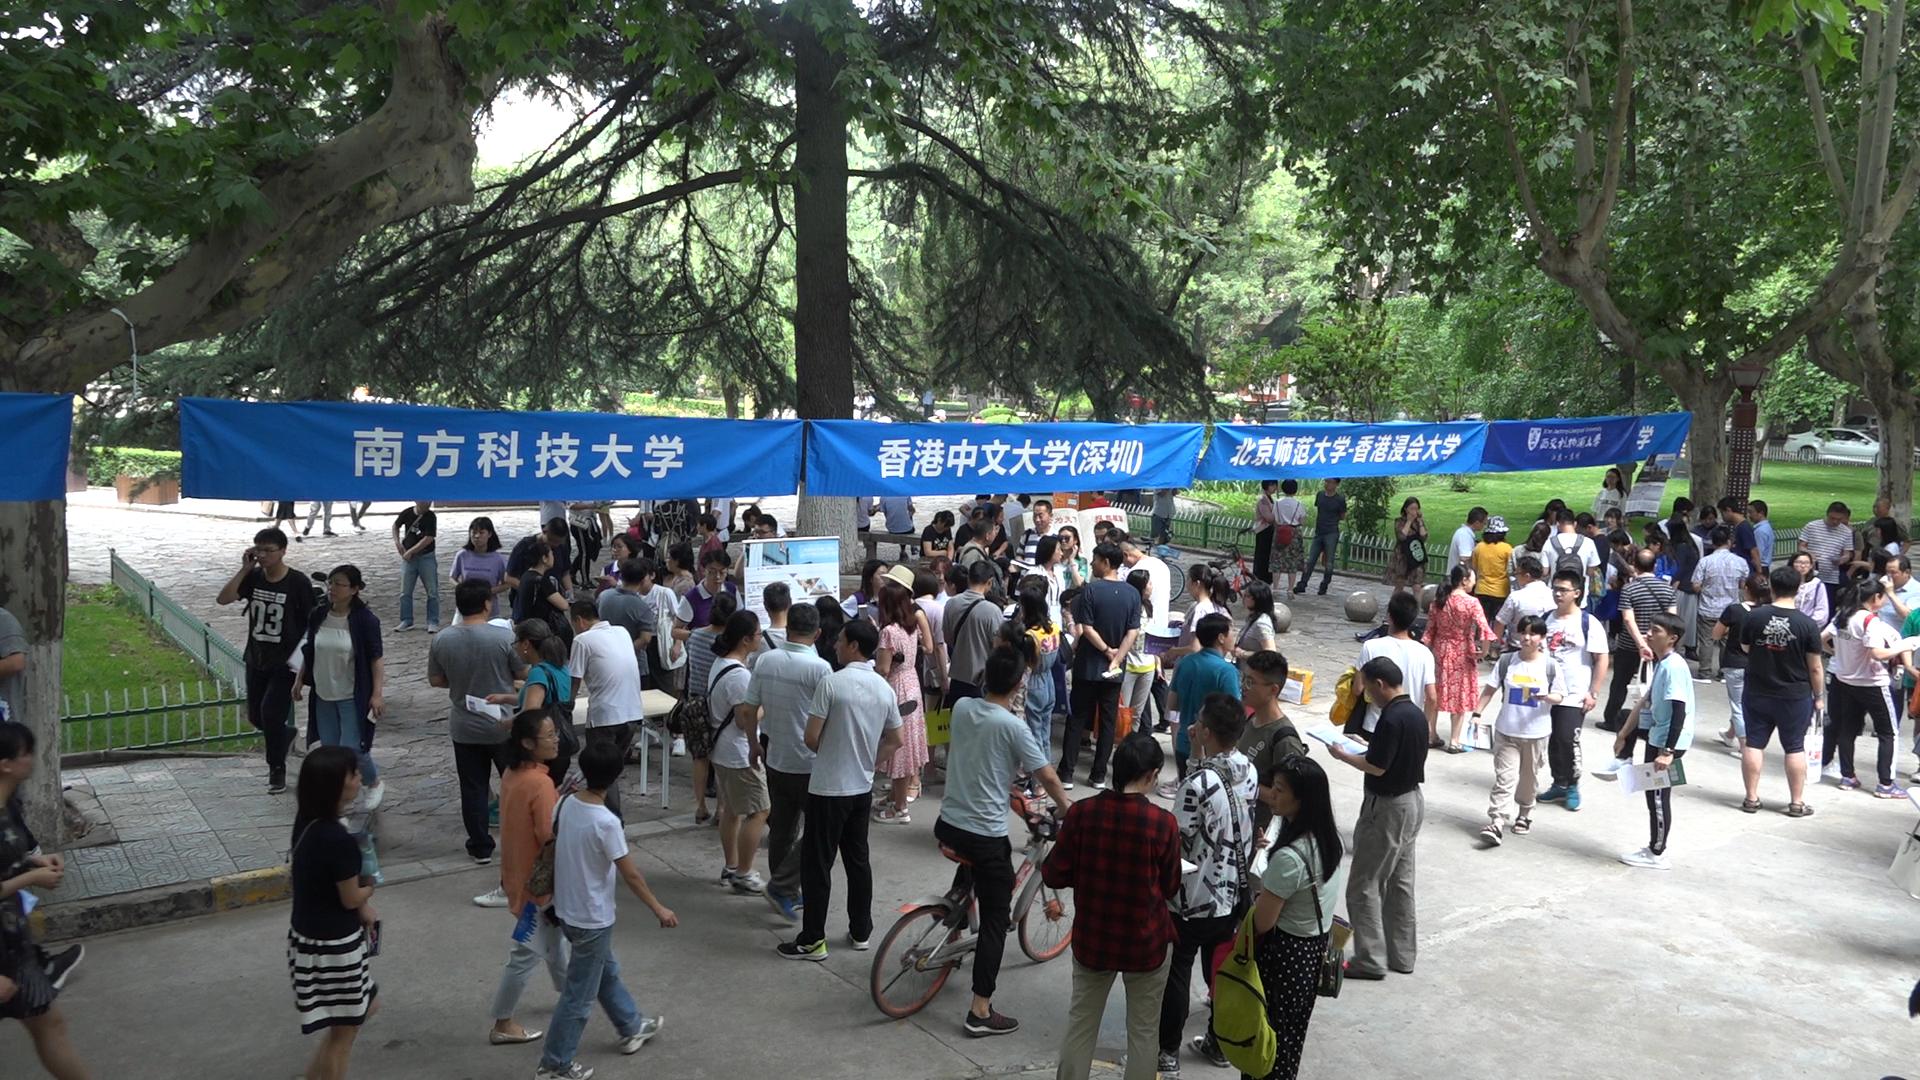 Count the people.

104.